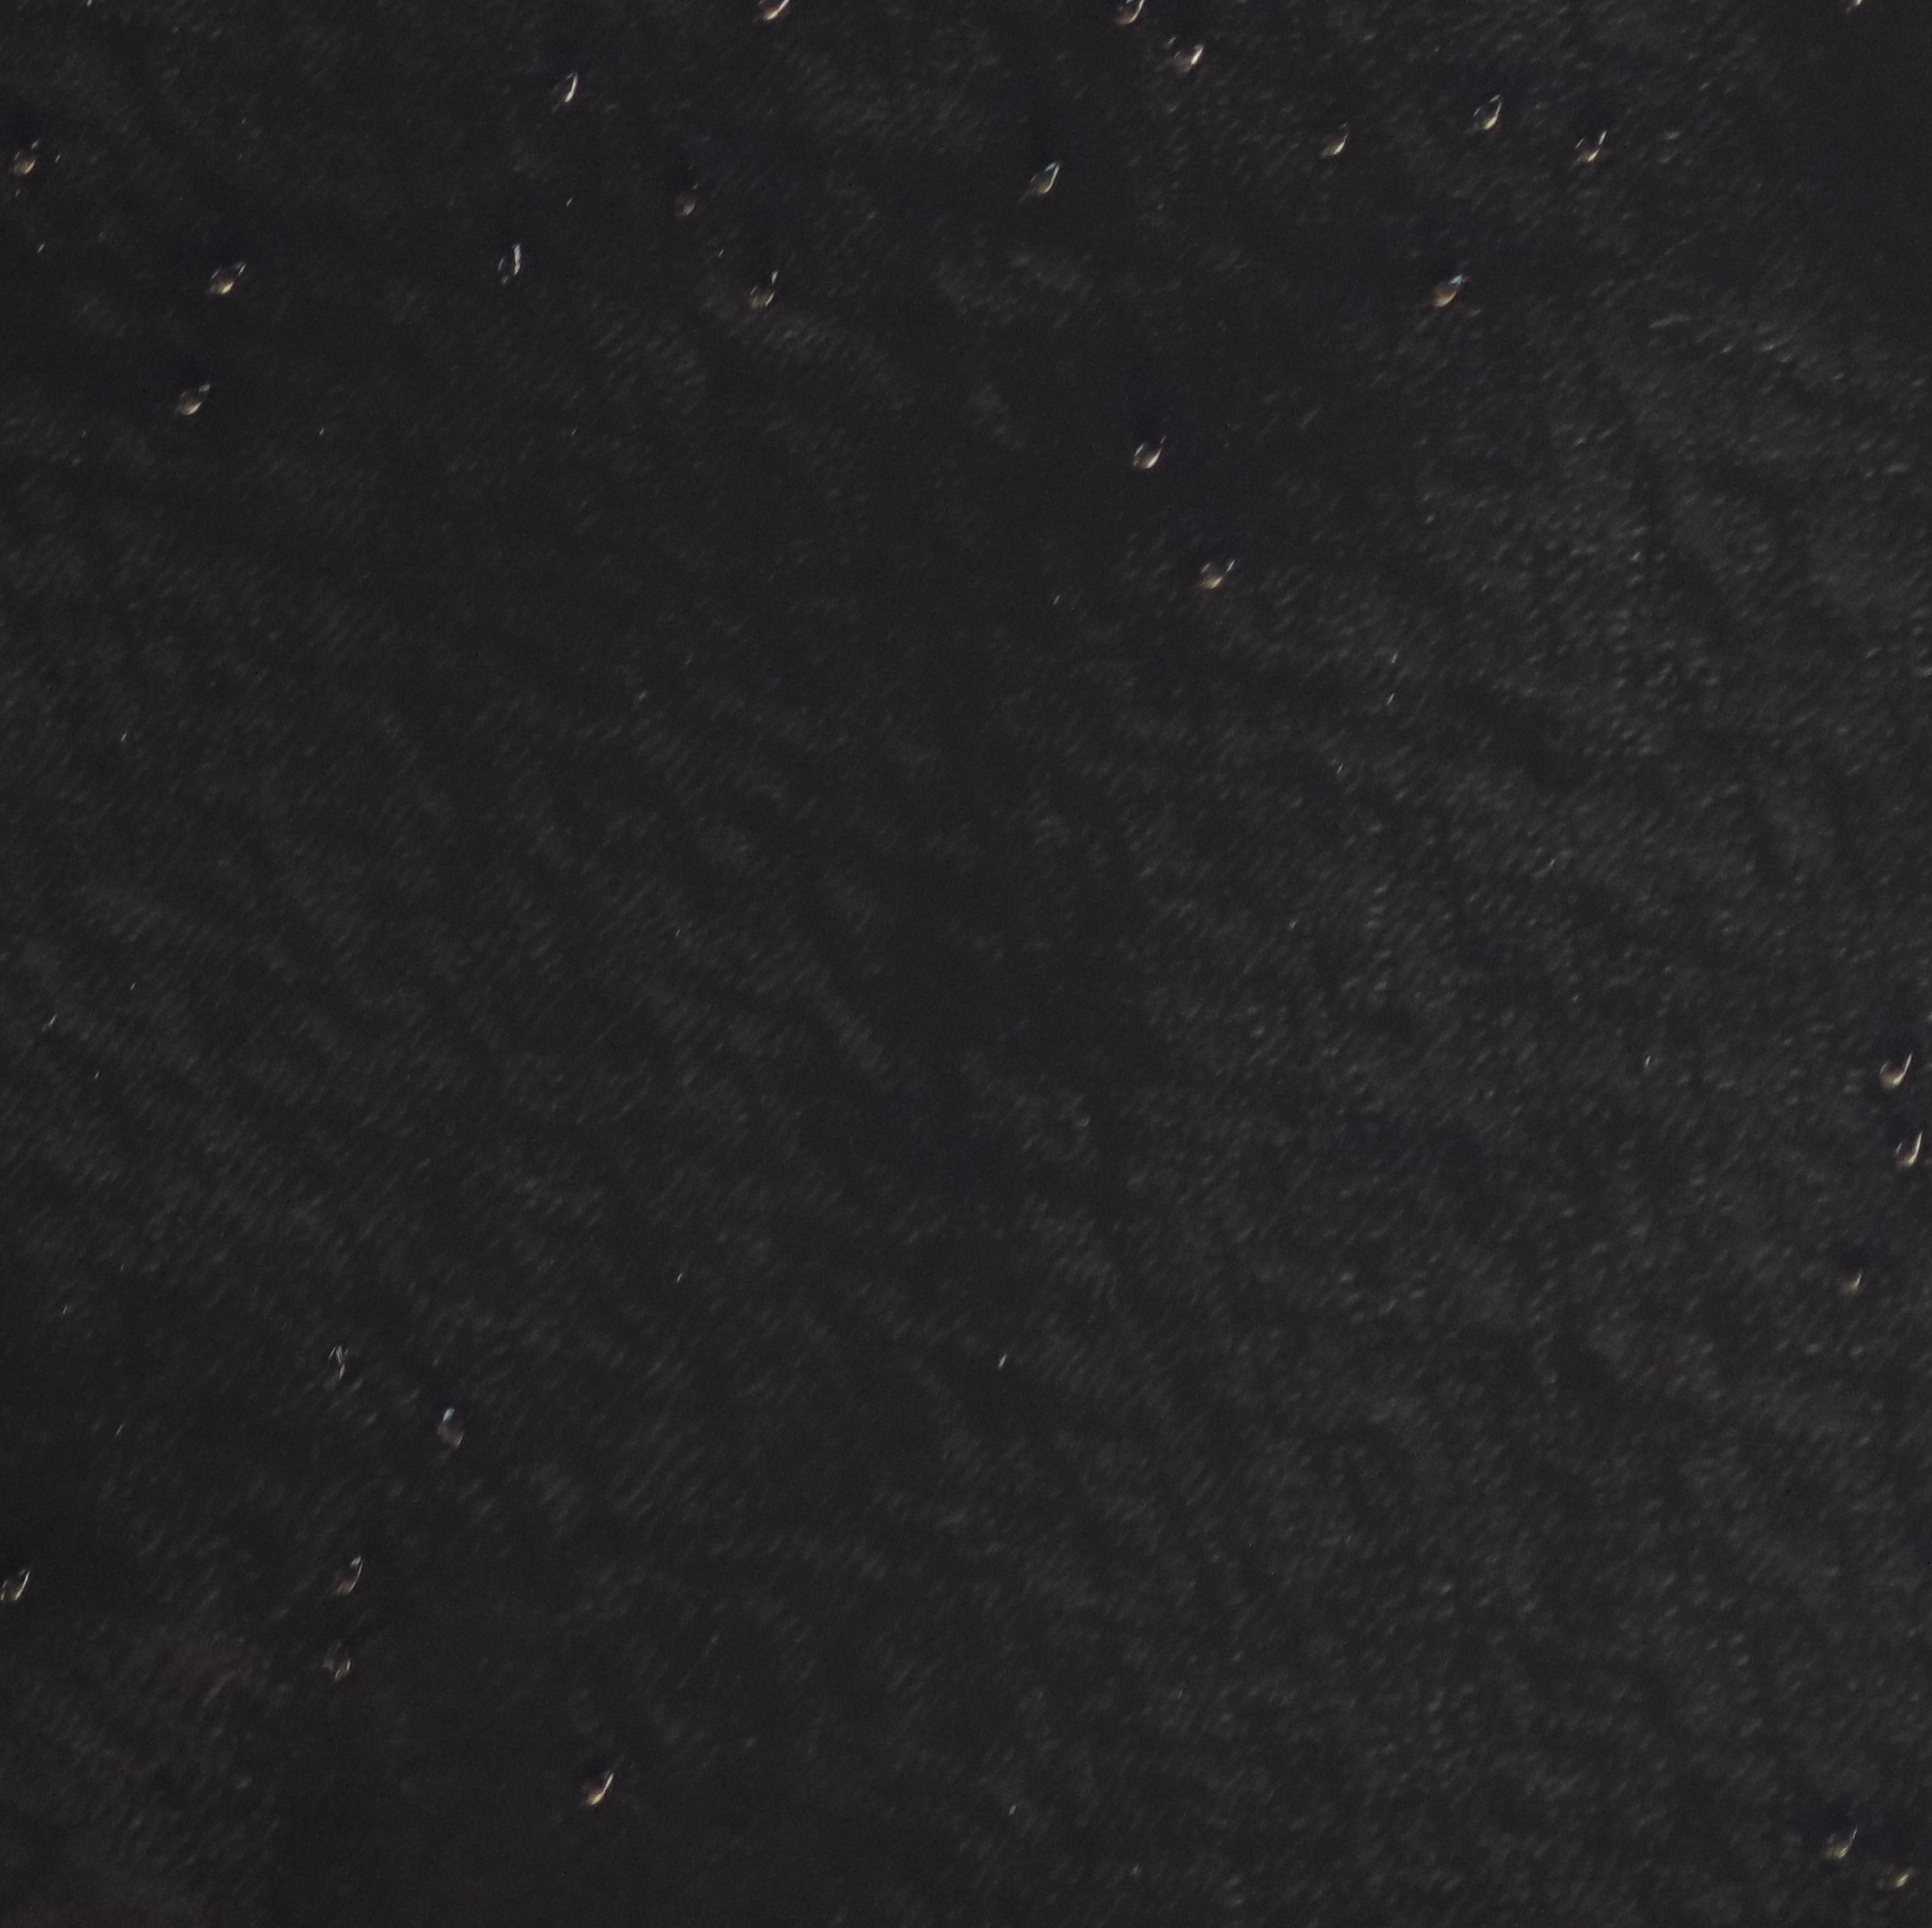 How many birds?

28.